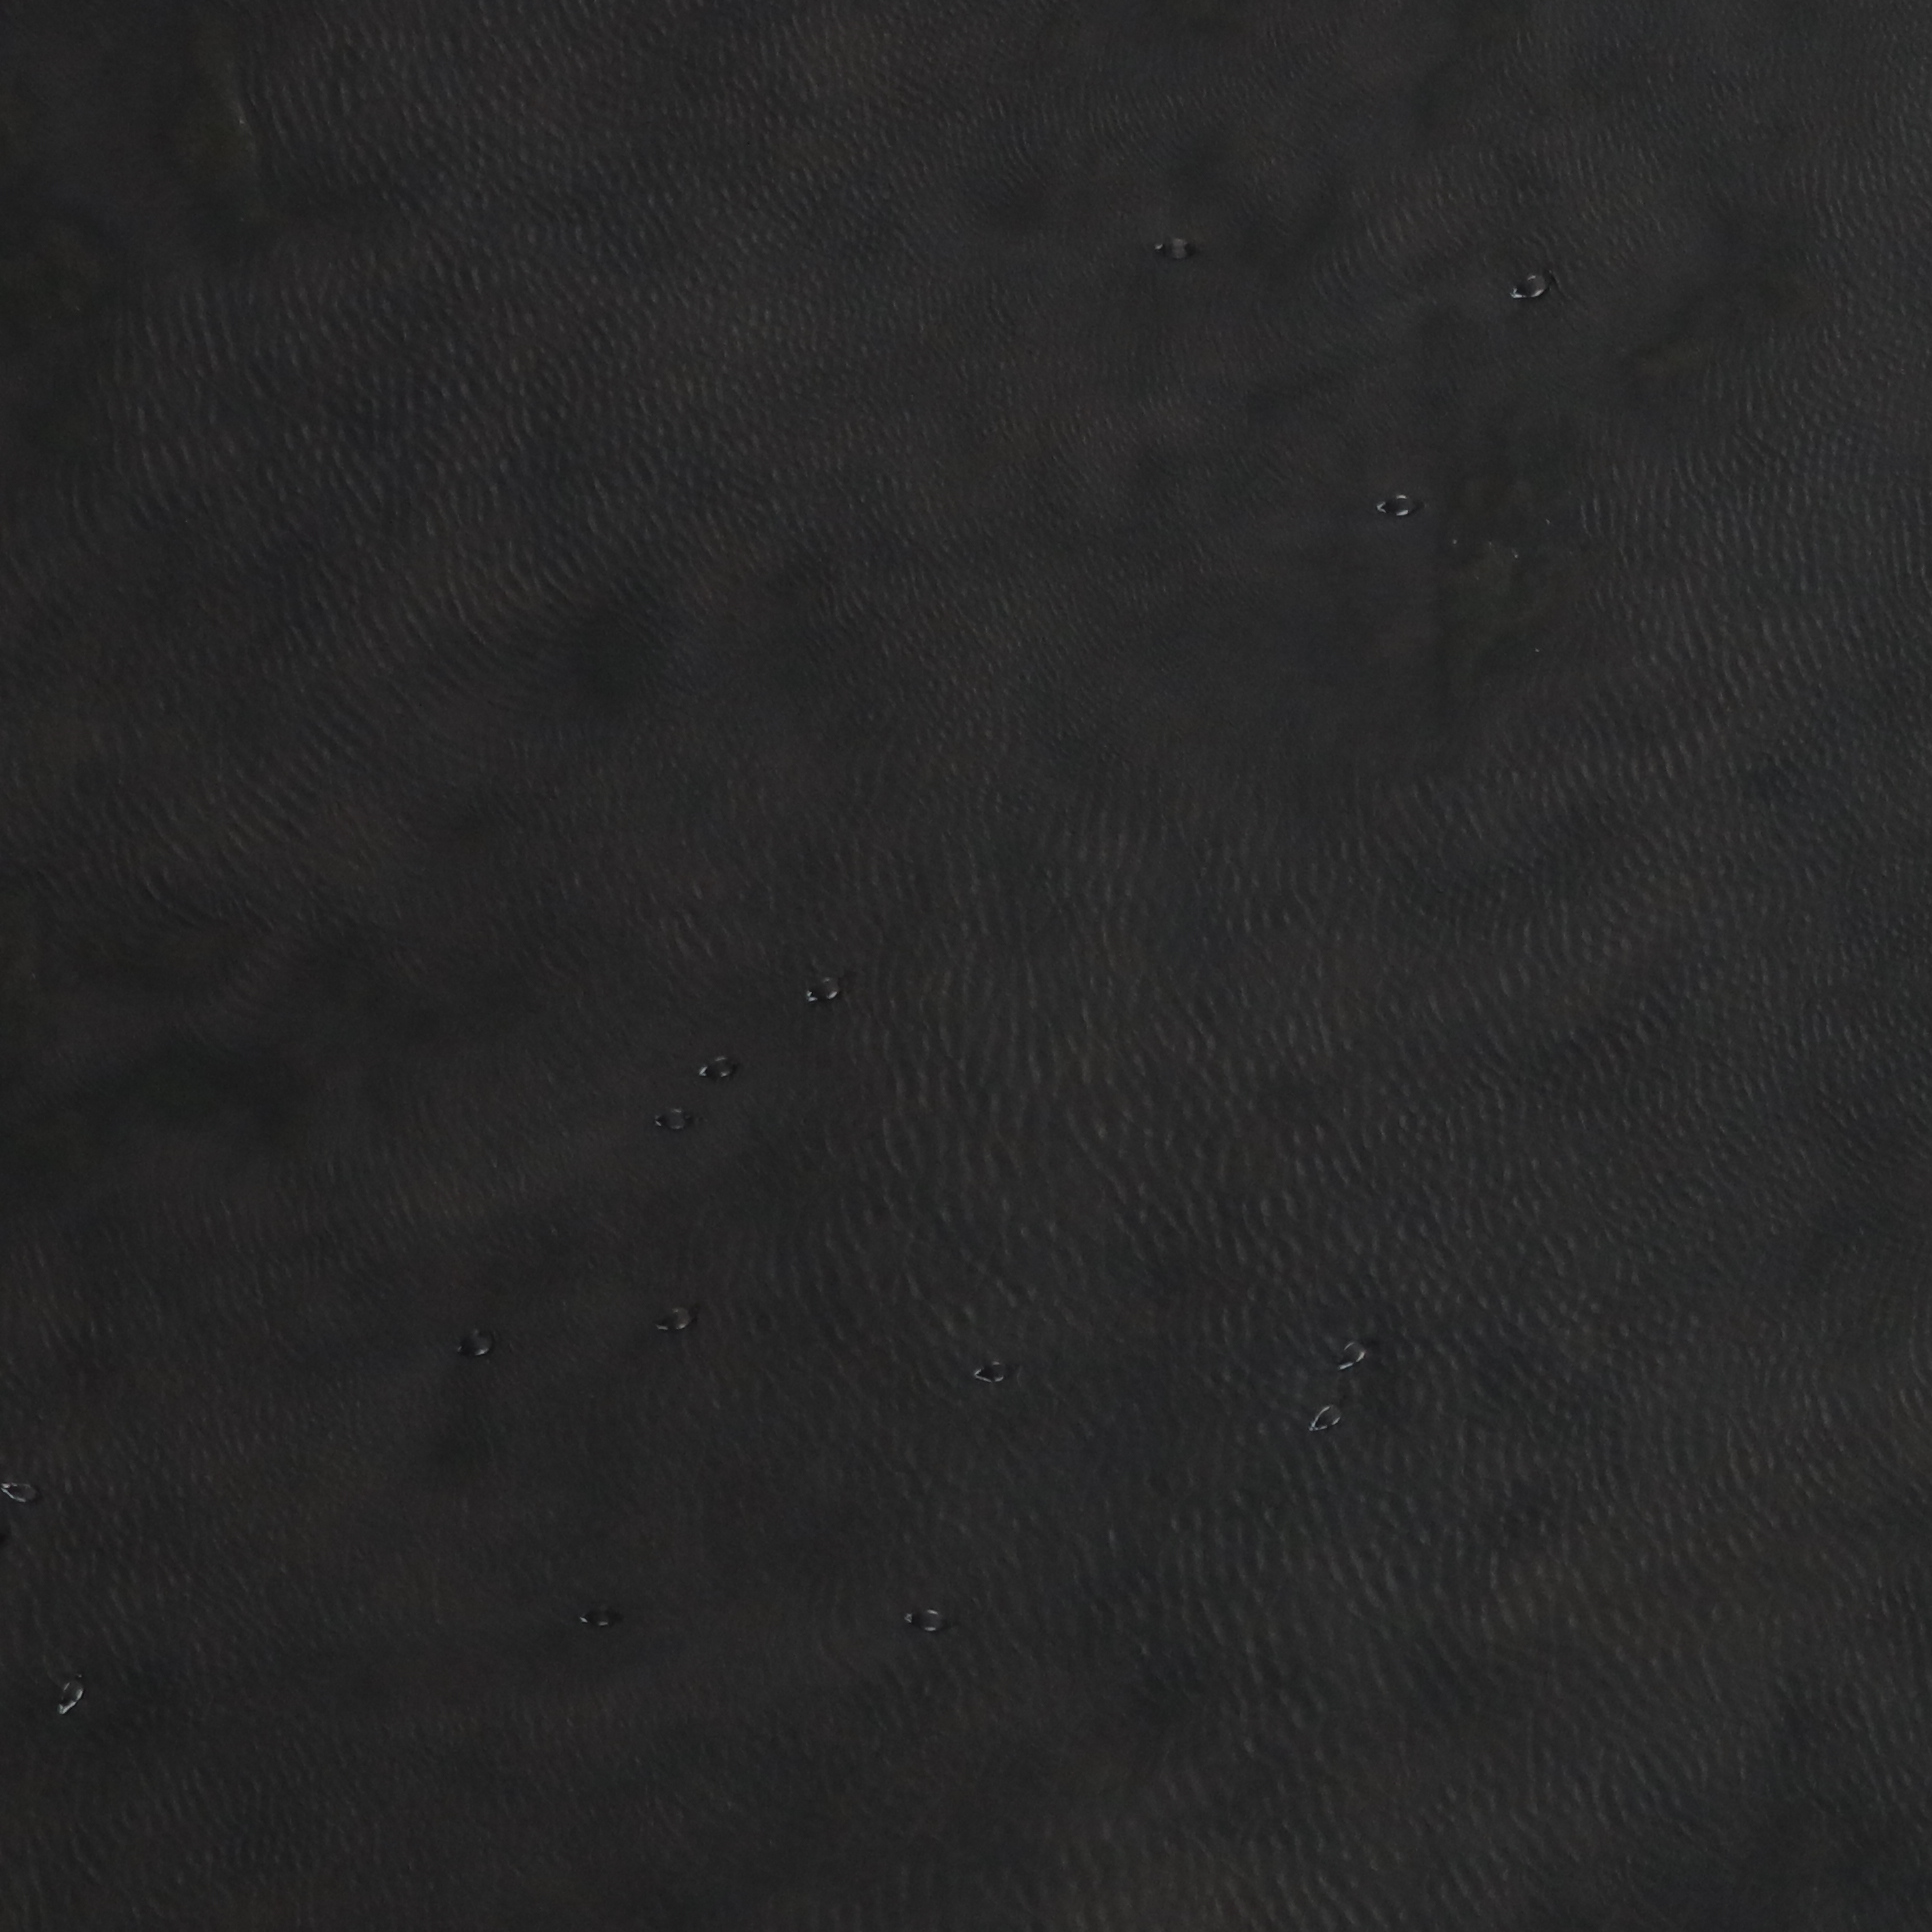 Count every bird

15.